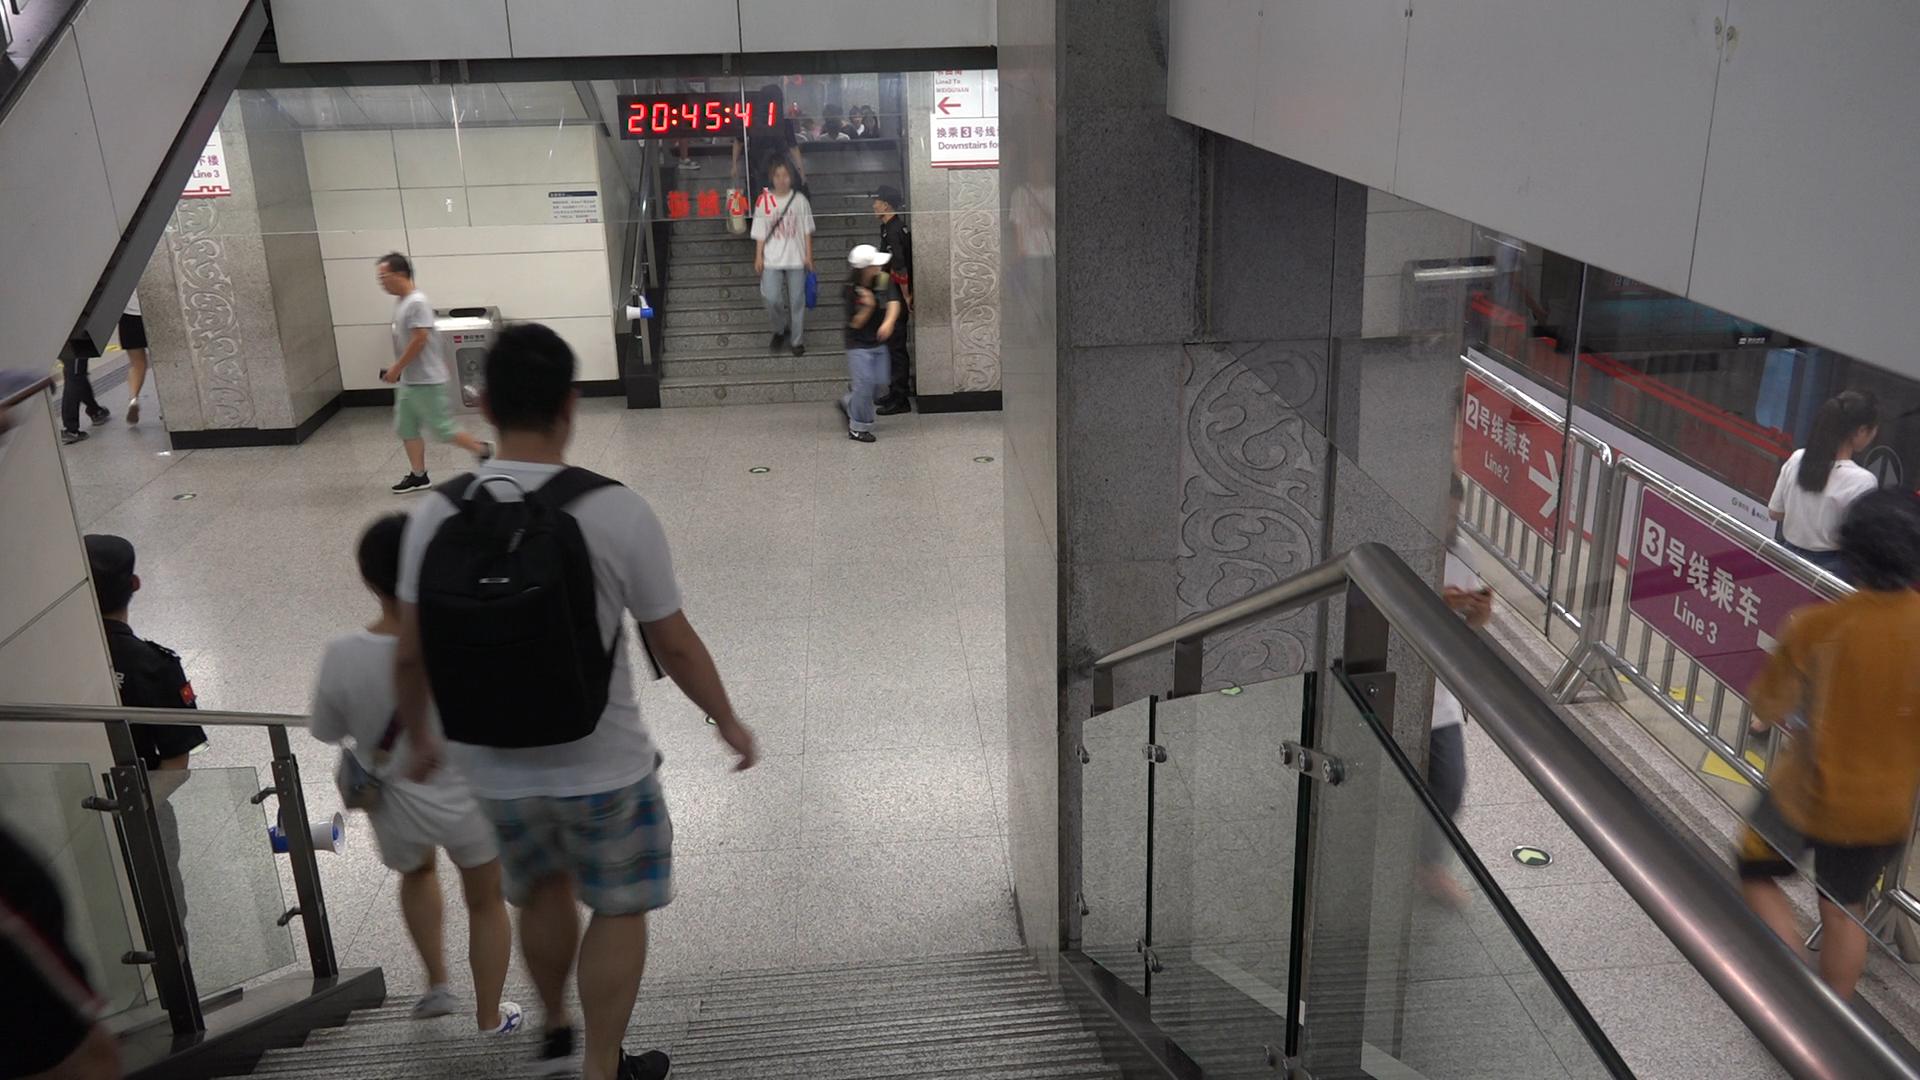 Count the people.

21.